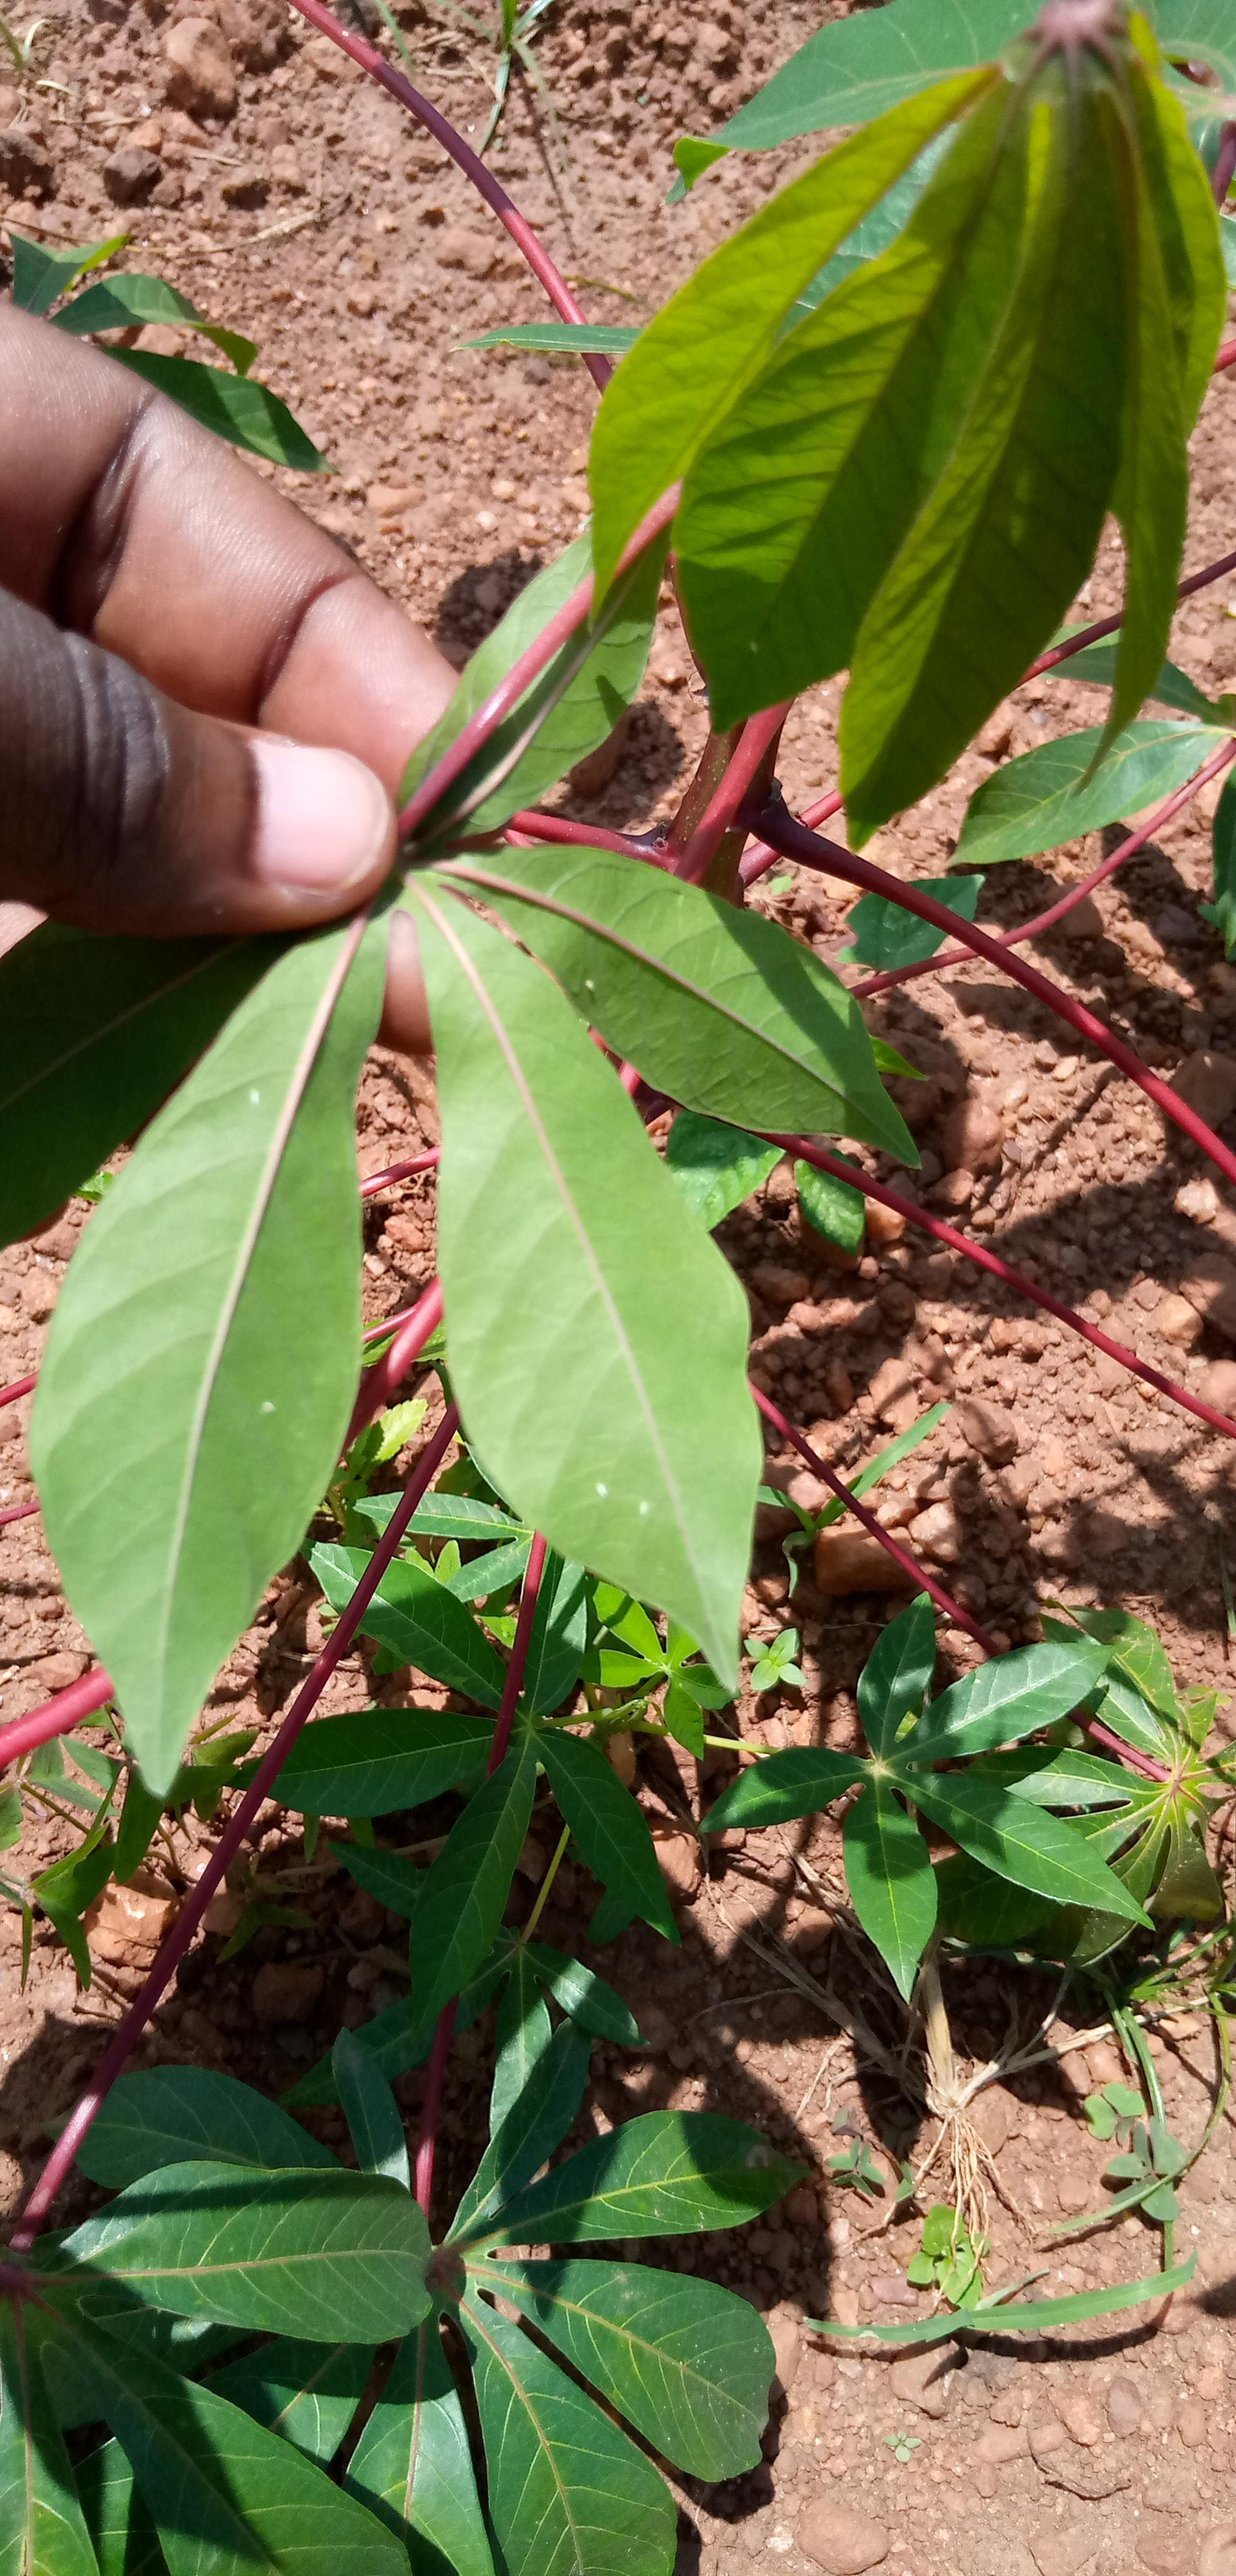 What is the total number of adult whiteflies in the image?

5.